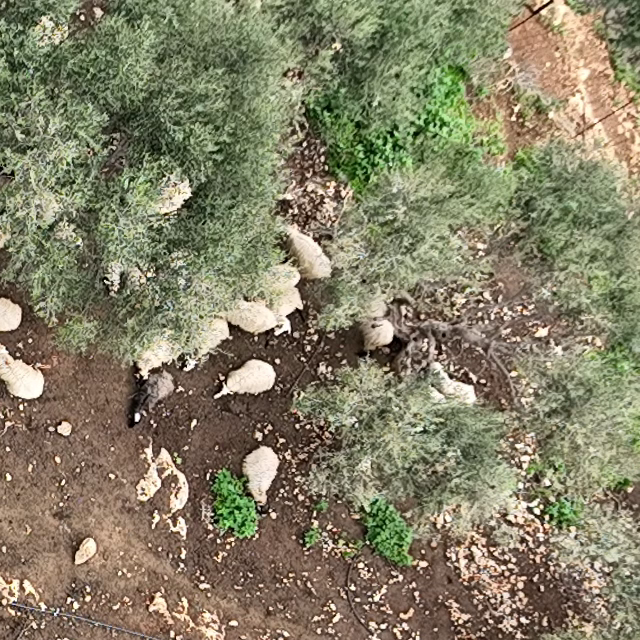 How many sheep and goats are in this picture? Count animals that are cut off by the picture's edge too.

17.